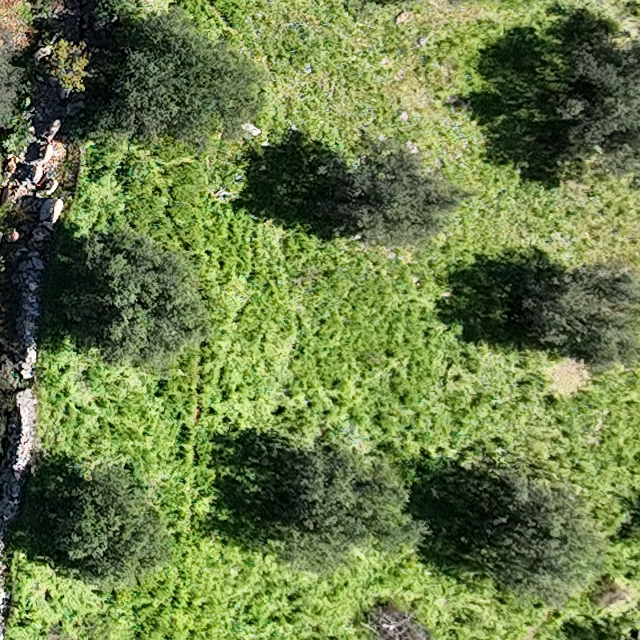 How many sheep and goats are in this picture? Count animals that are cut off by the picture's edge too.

10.